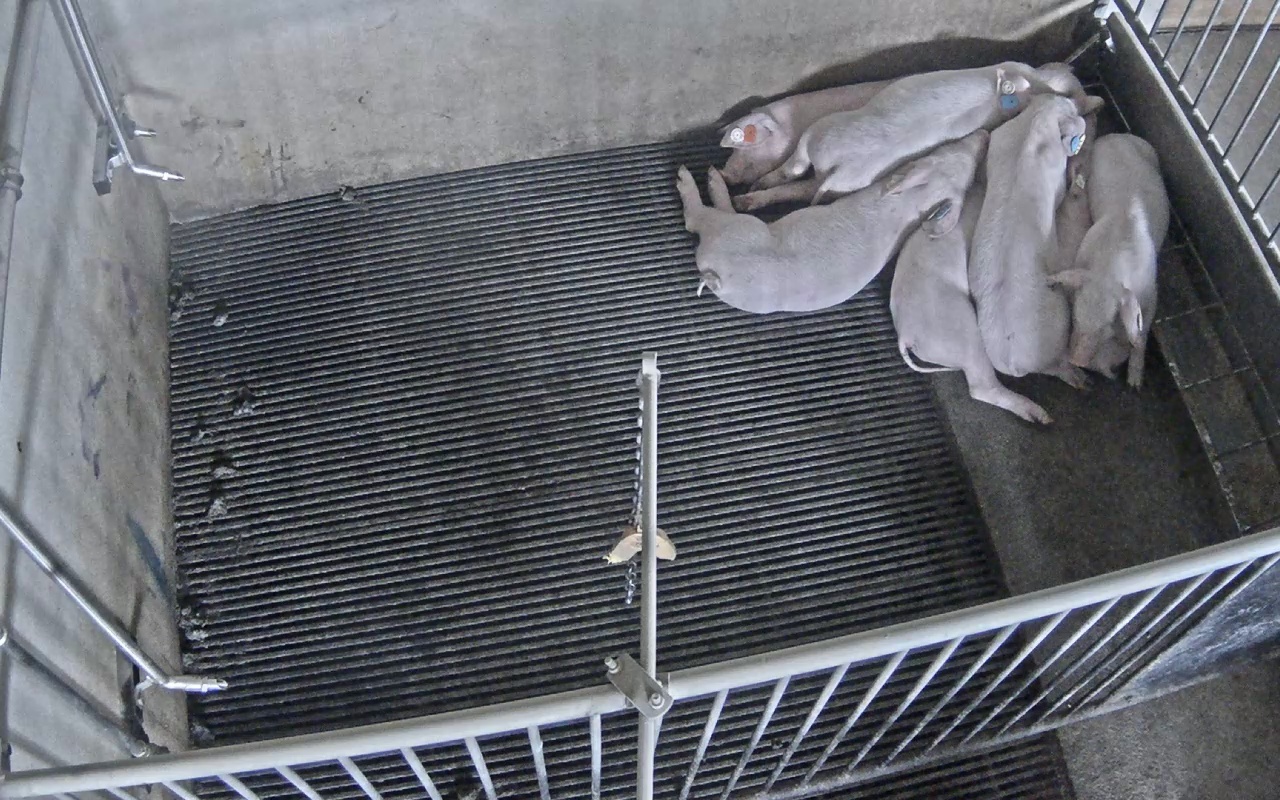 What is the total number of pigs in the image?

7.